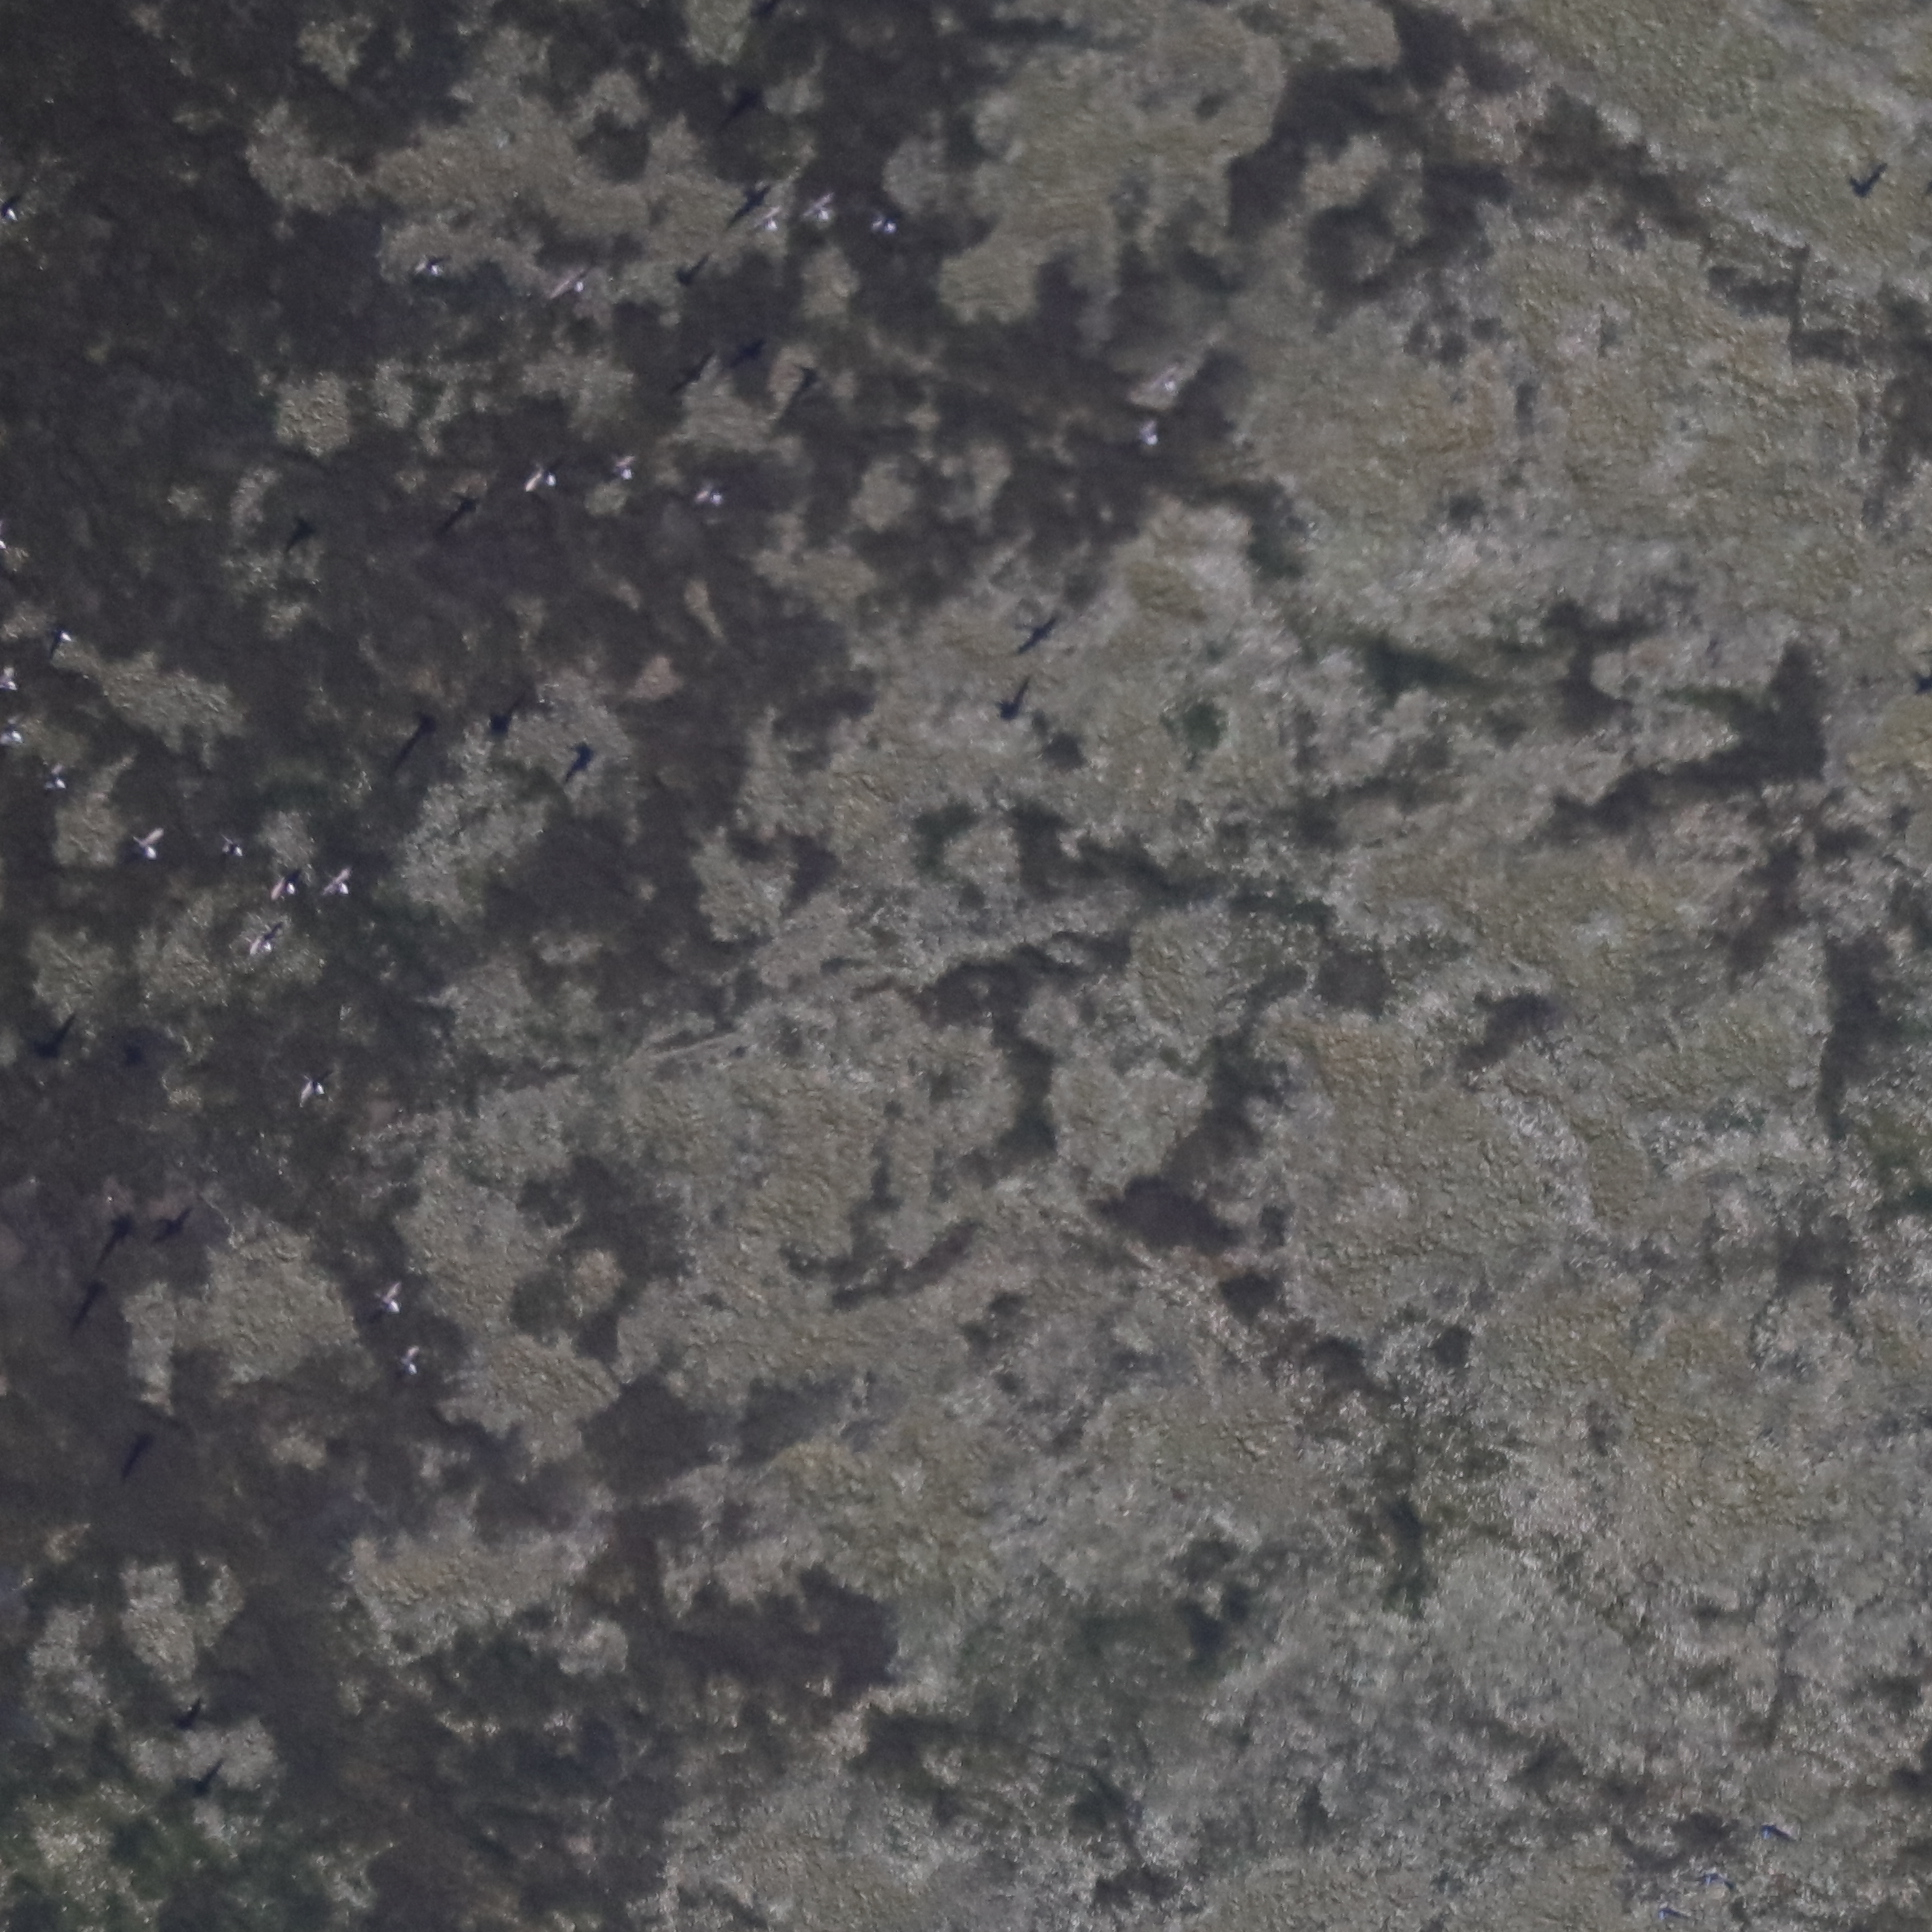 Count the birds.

26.